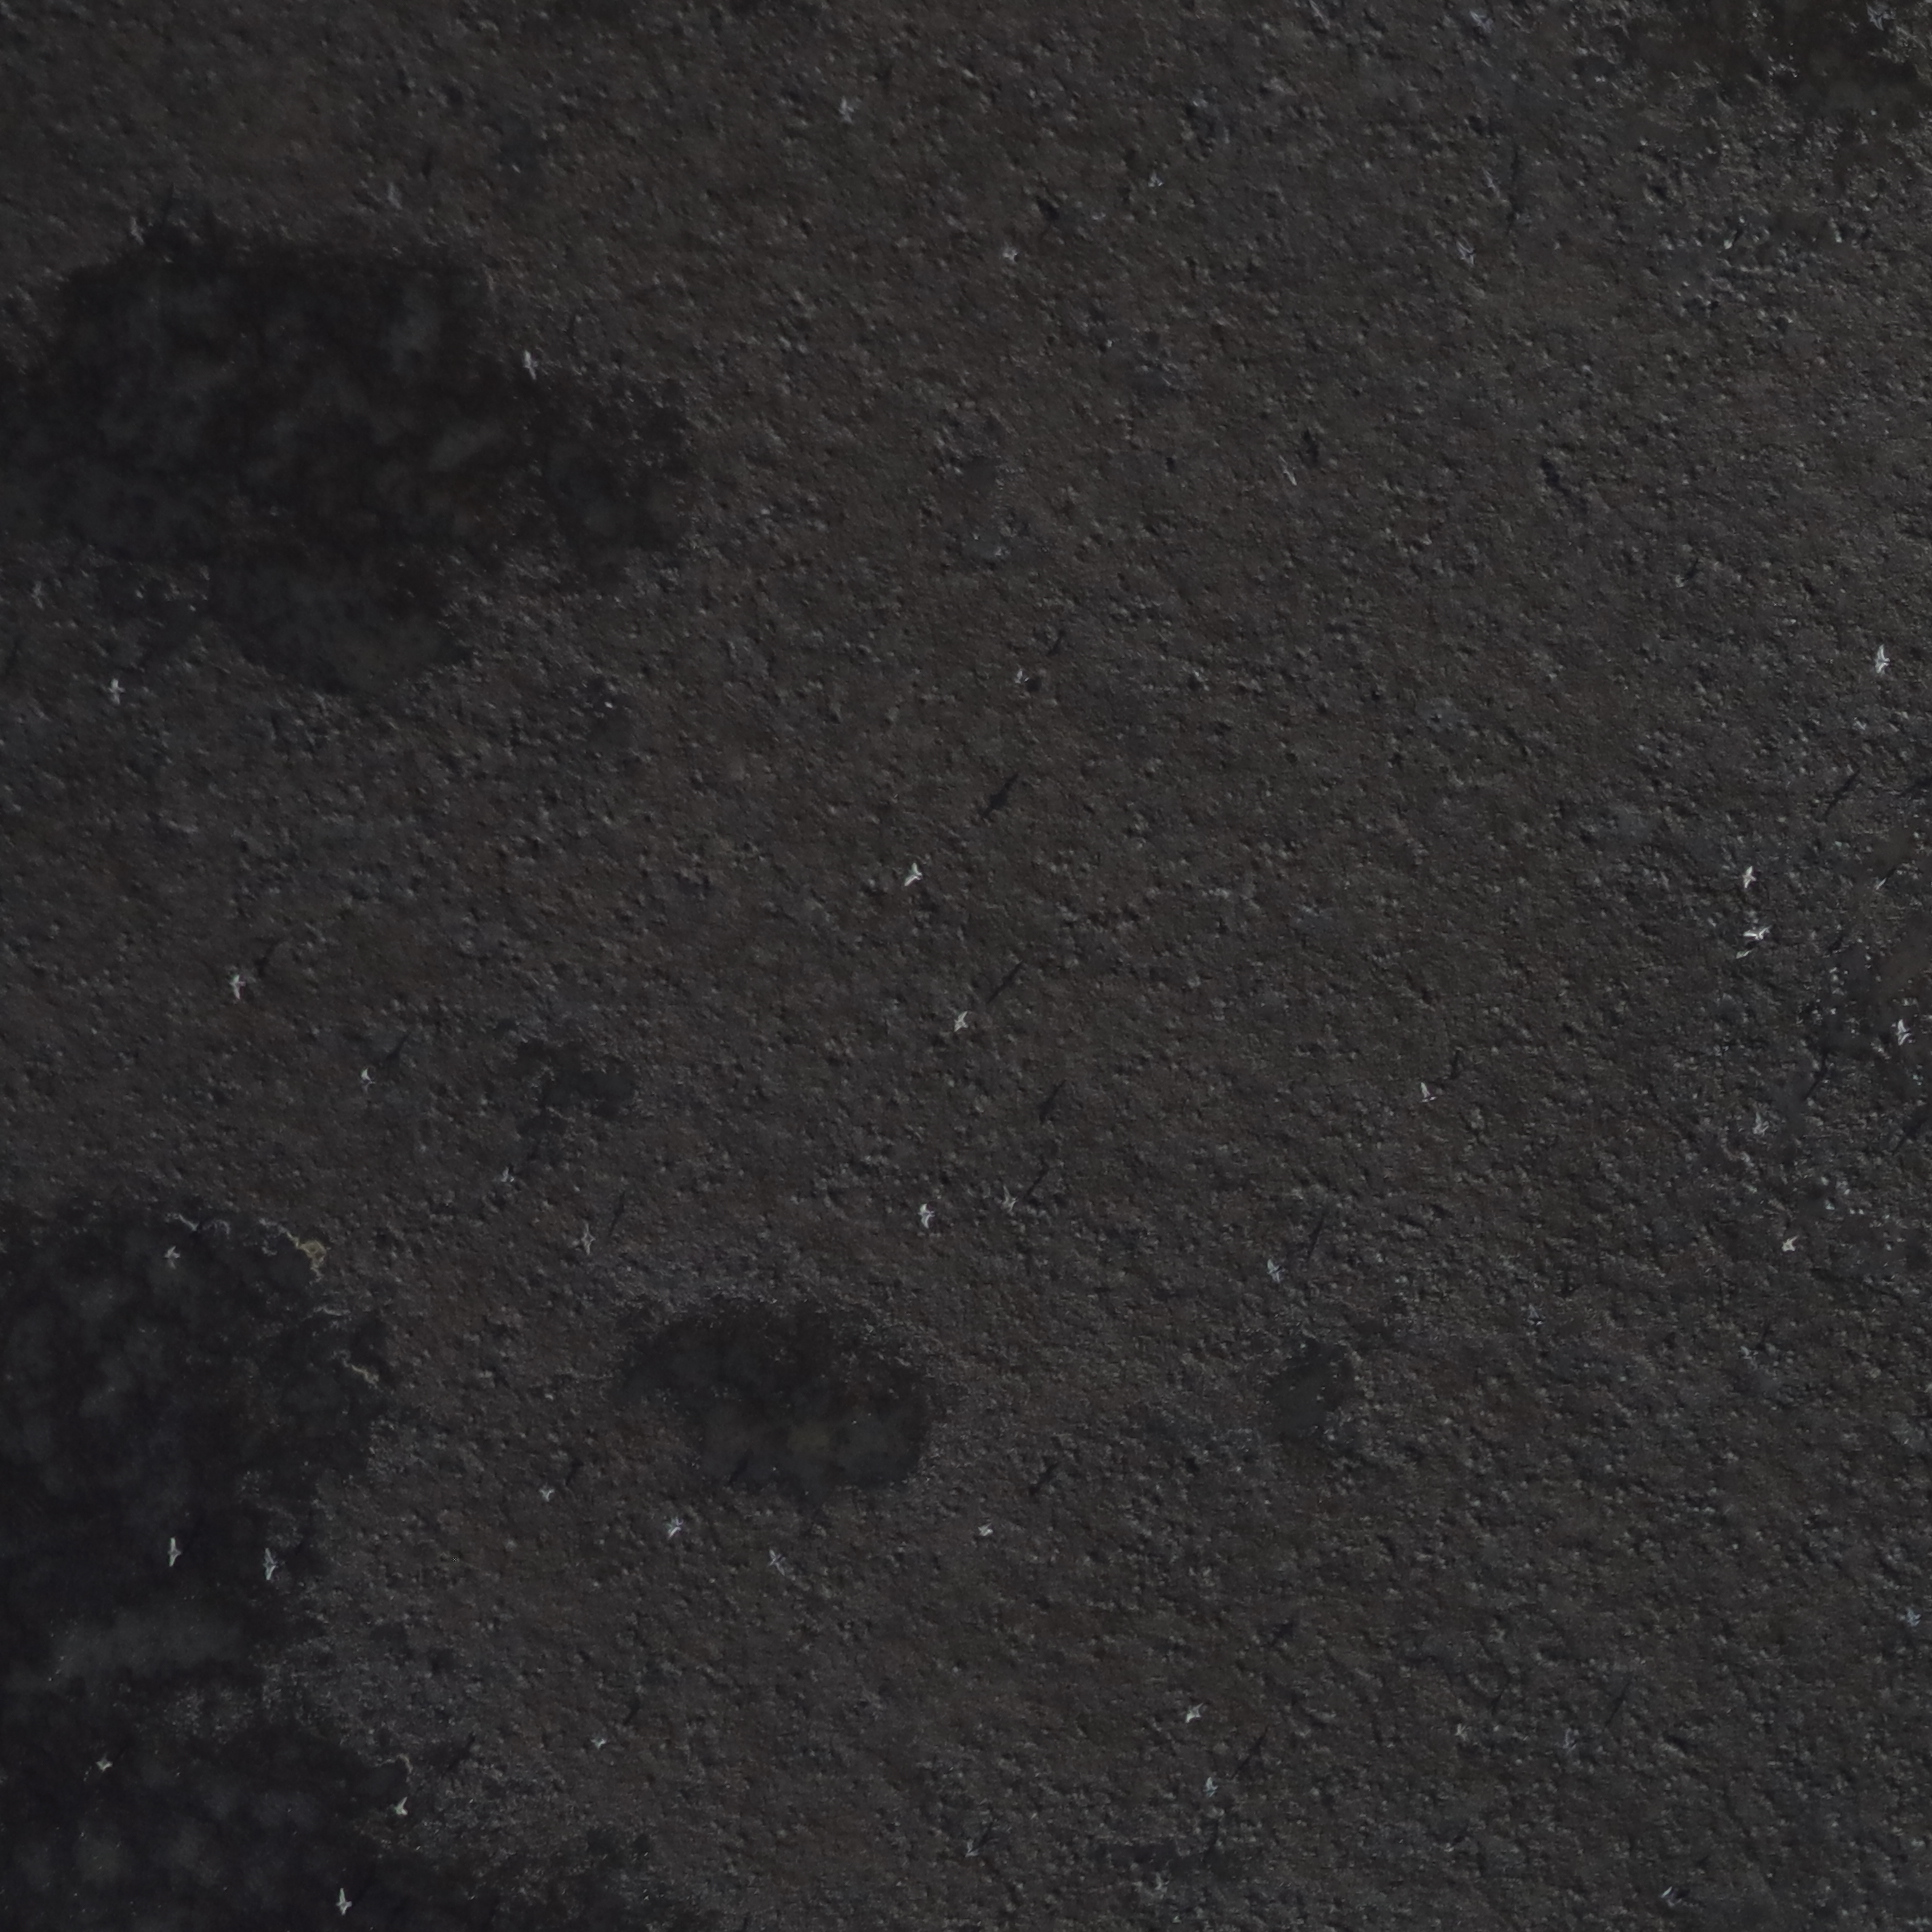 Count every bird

32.